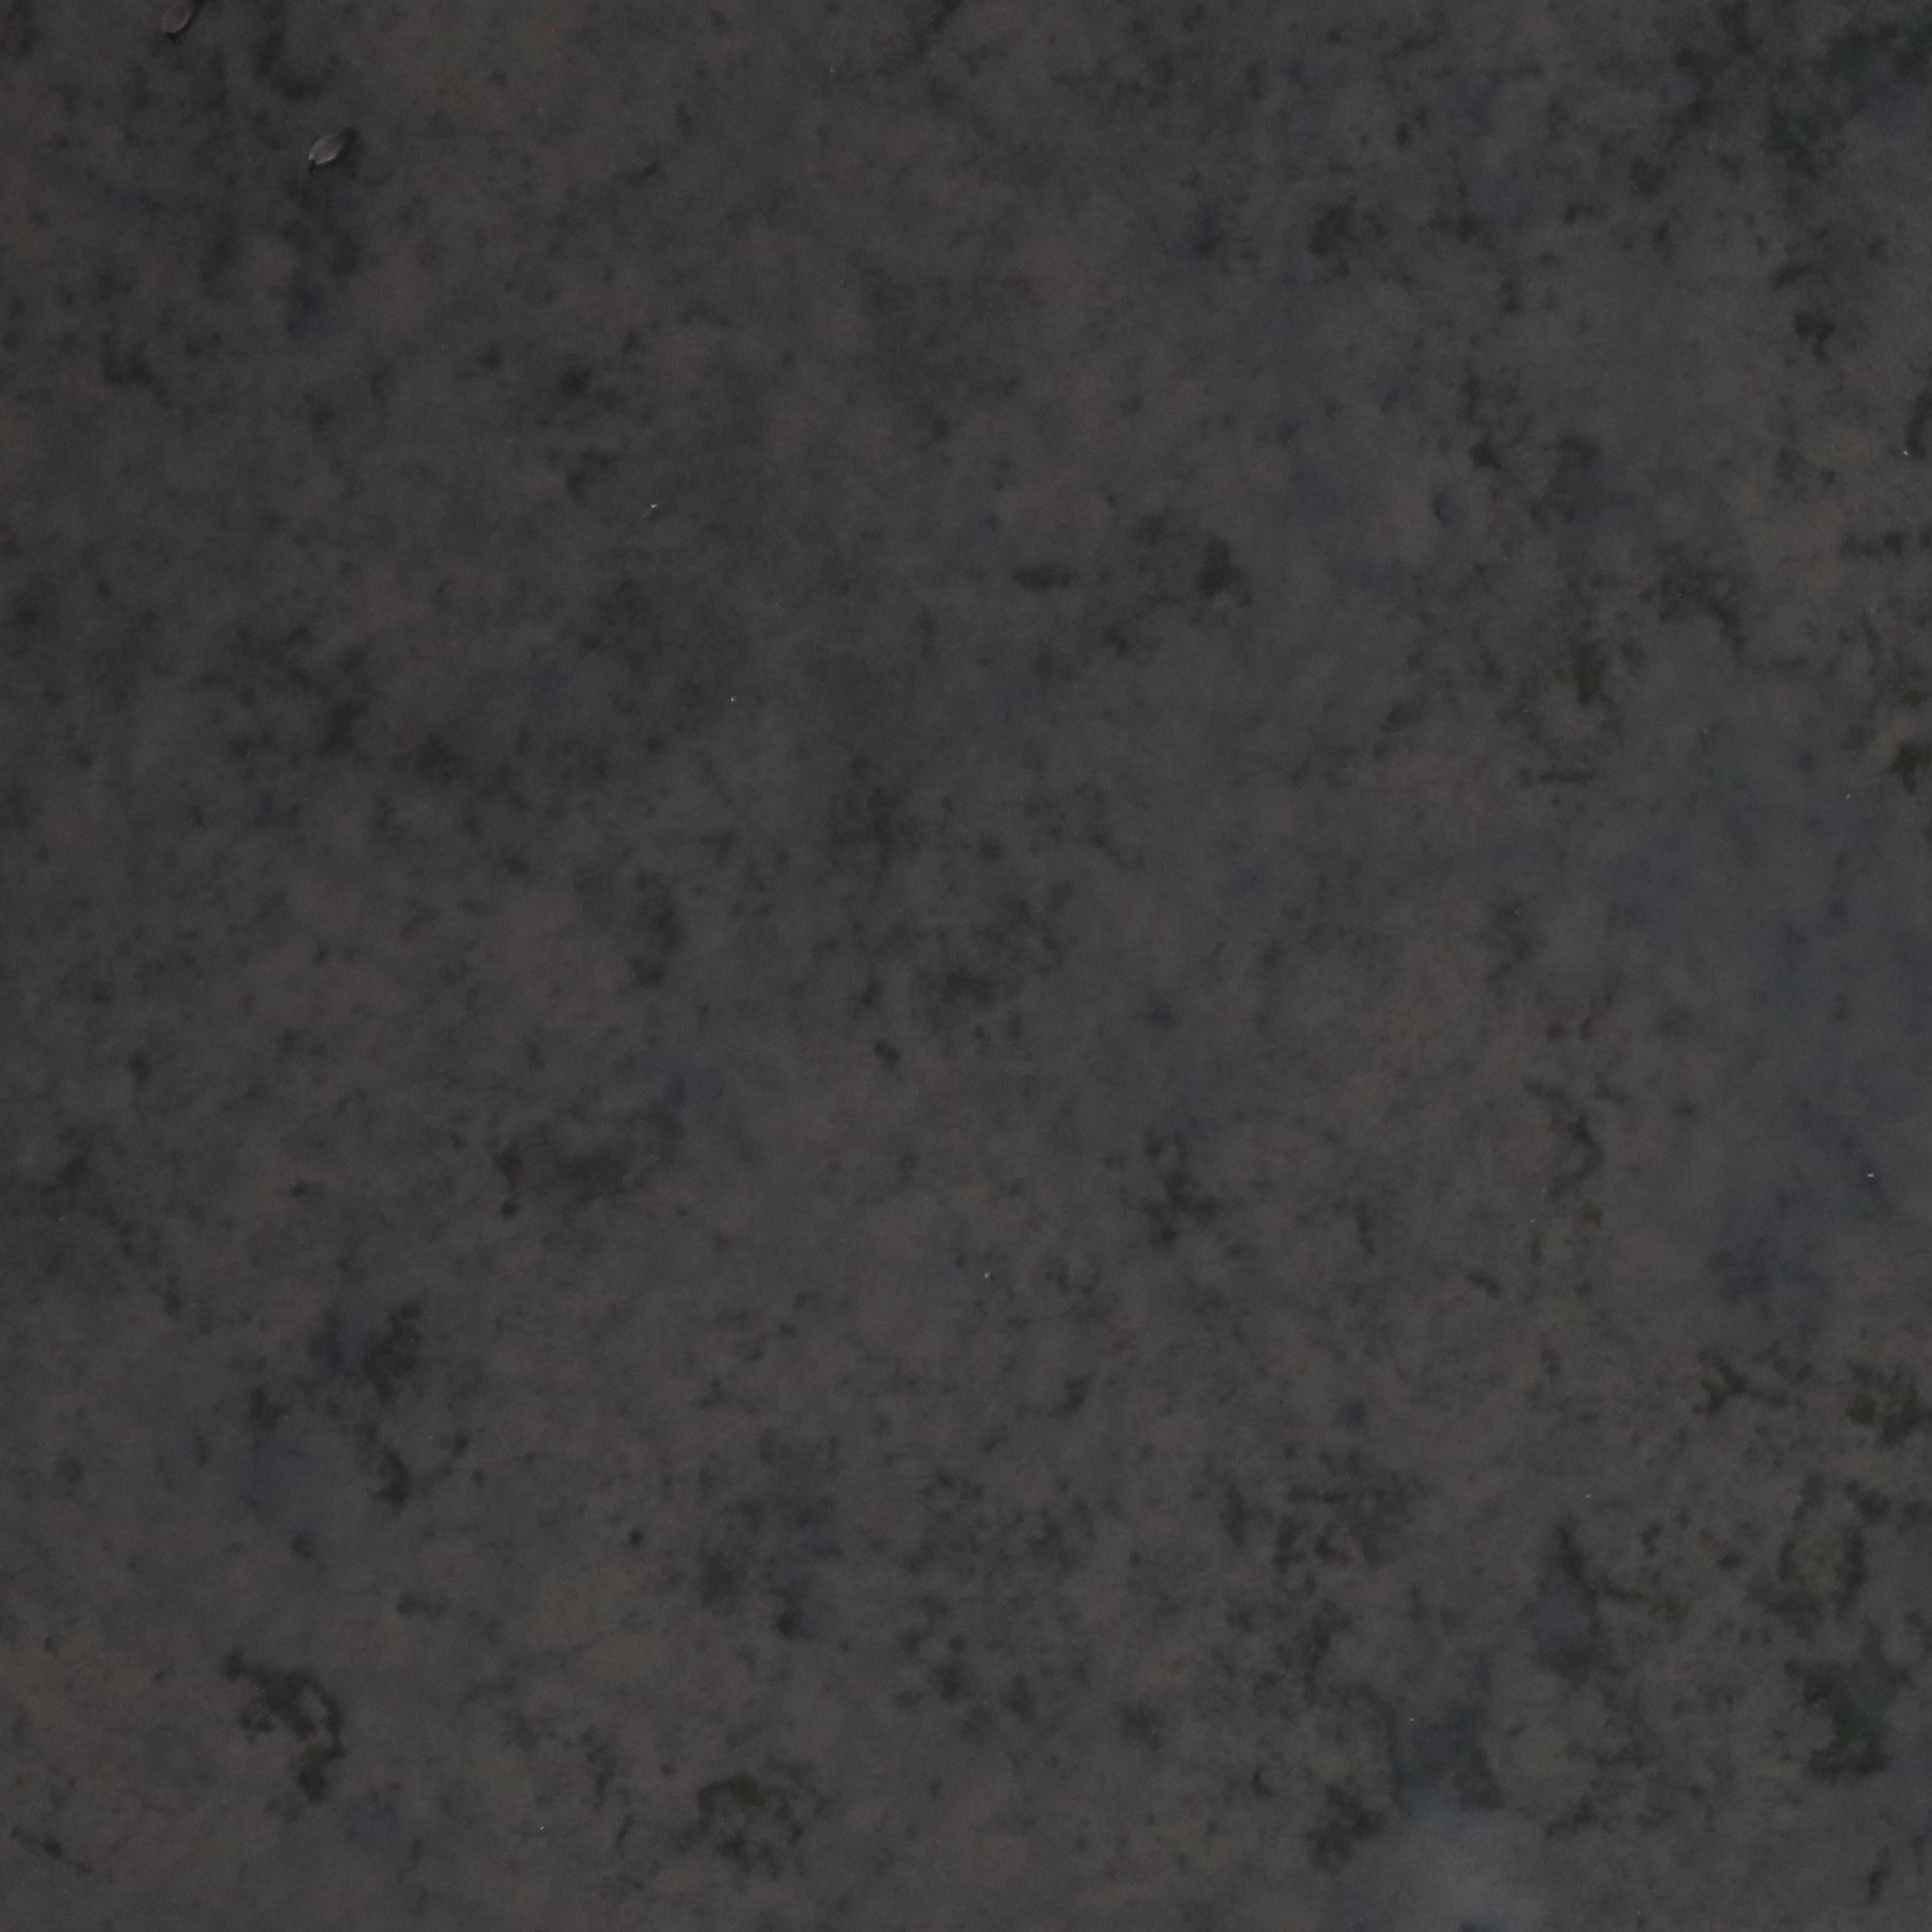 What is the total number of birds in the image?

2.